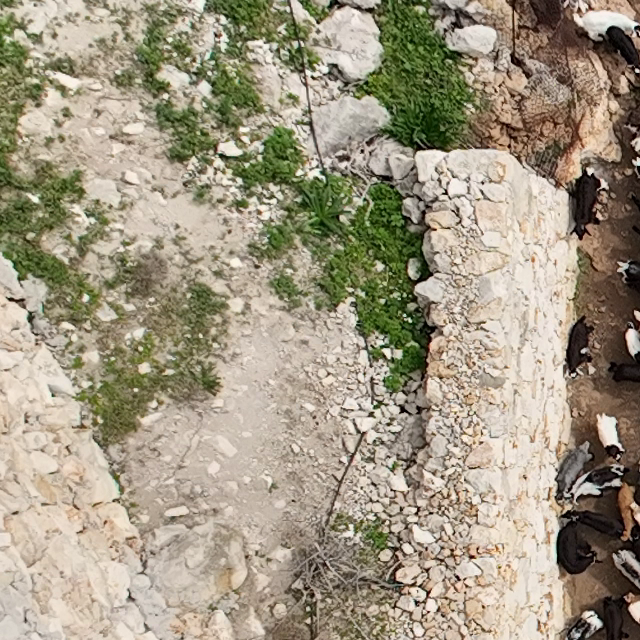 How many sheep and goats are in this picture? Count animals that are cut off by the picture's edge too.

26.